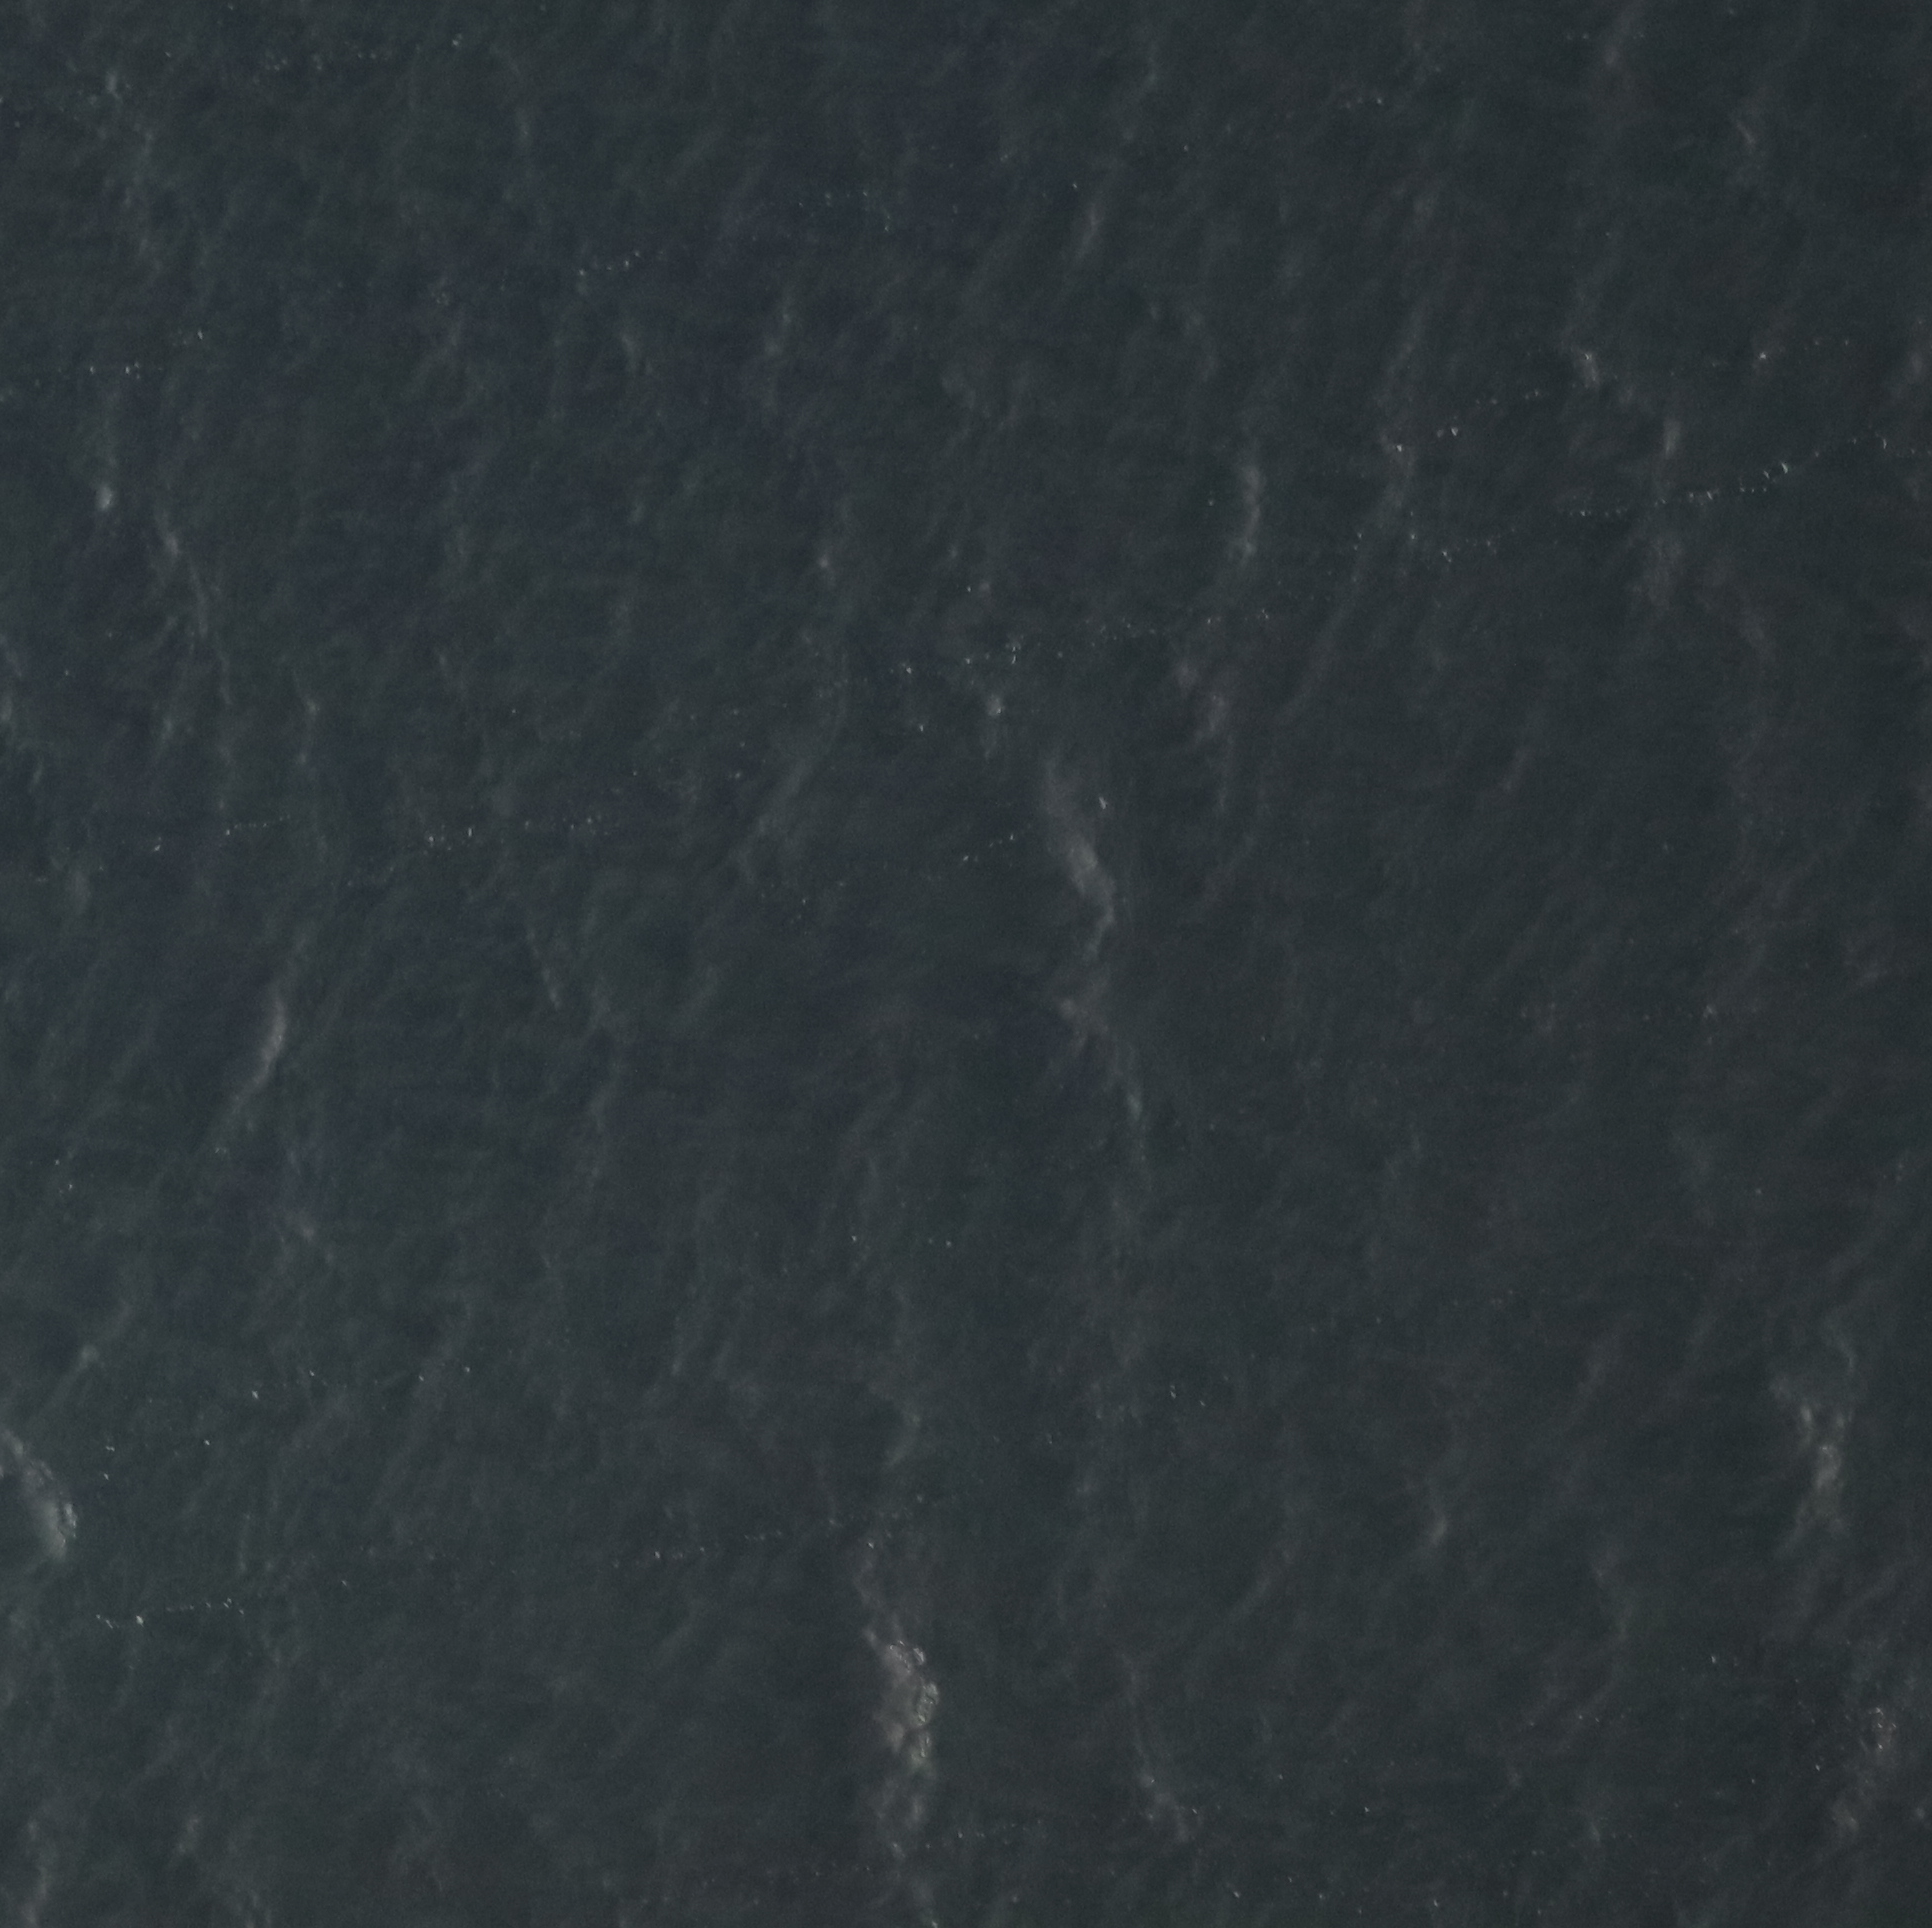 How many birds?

0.